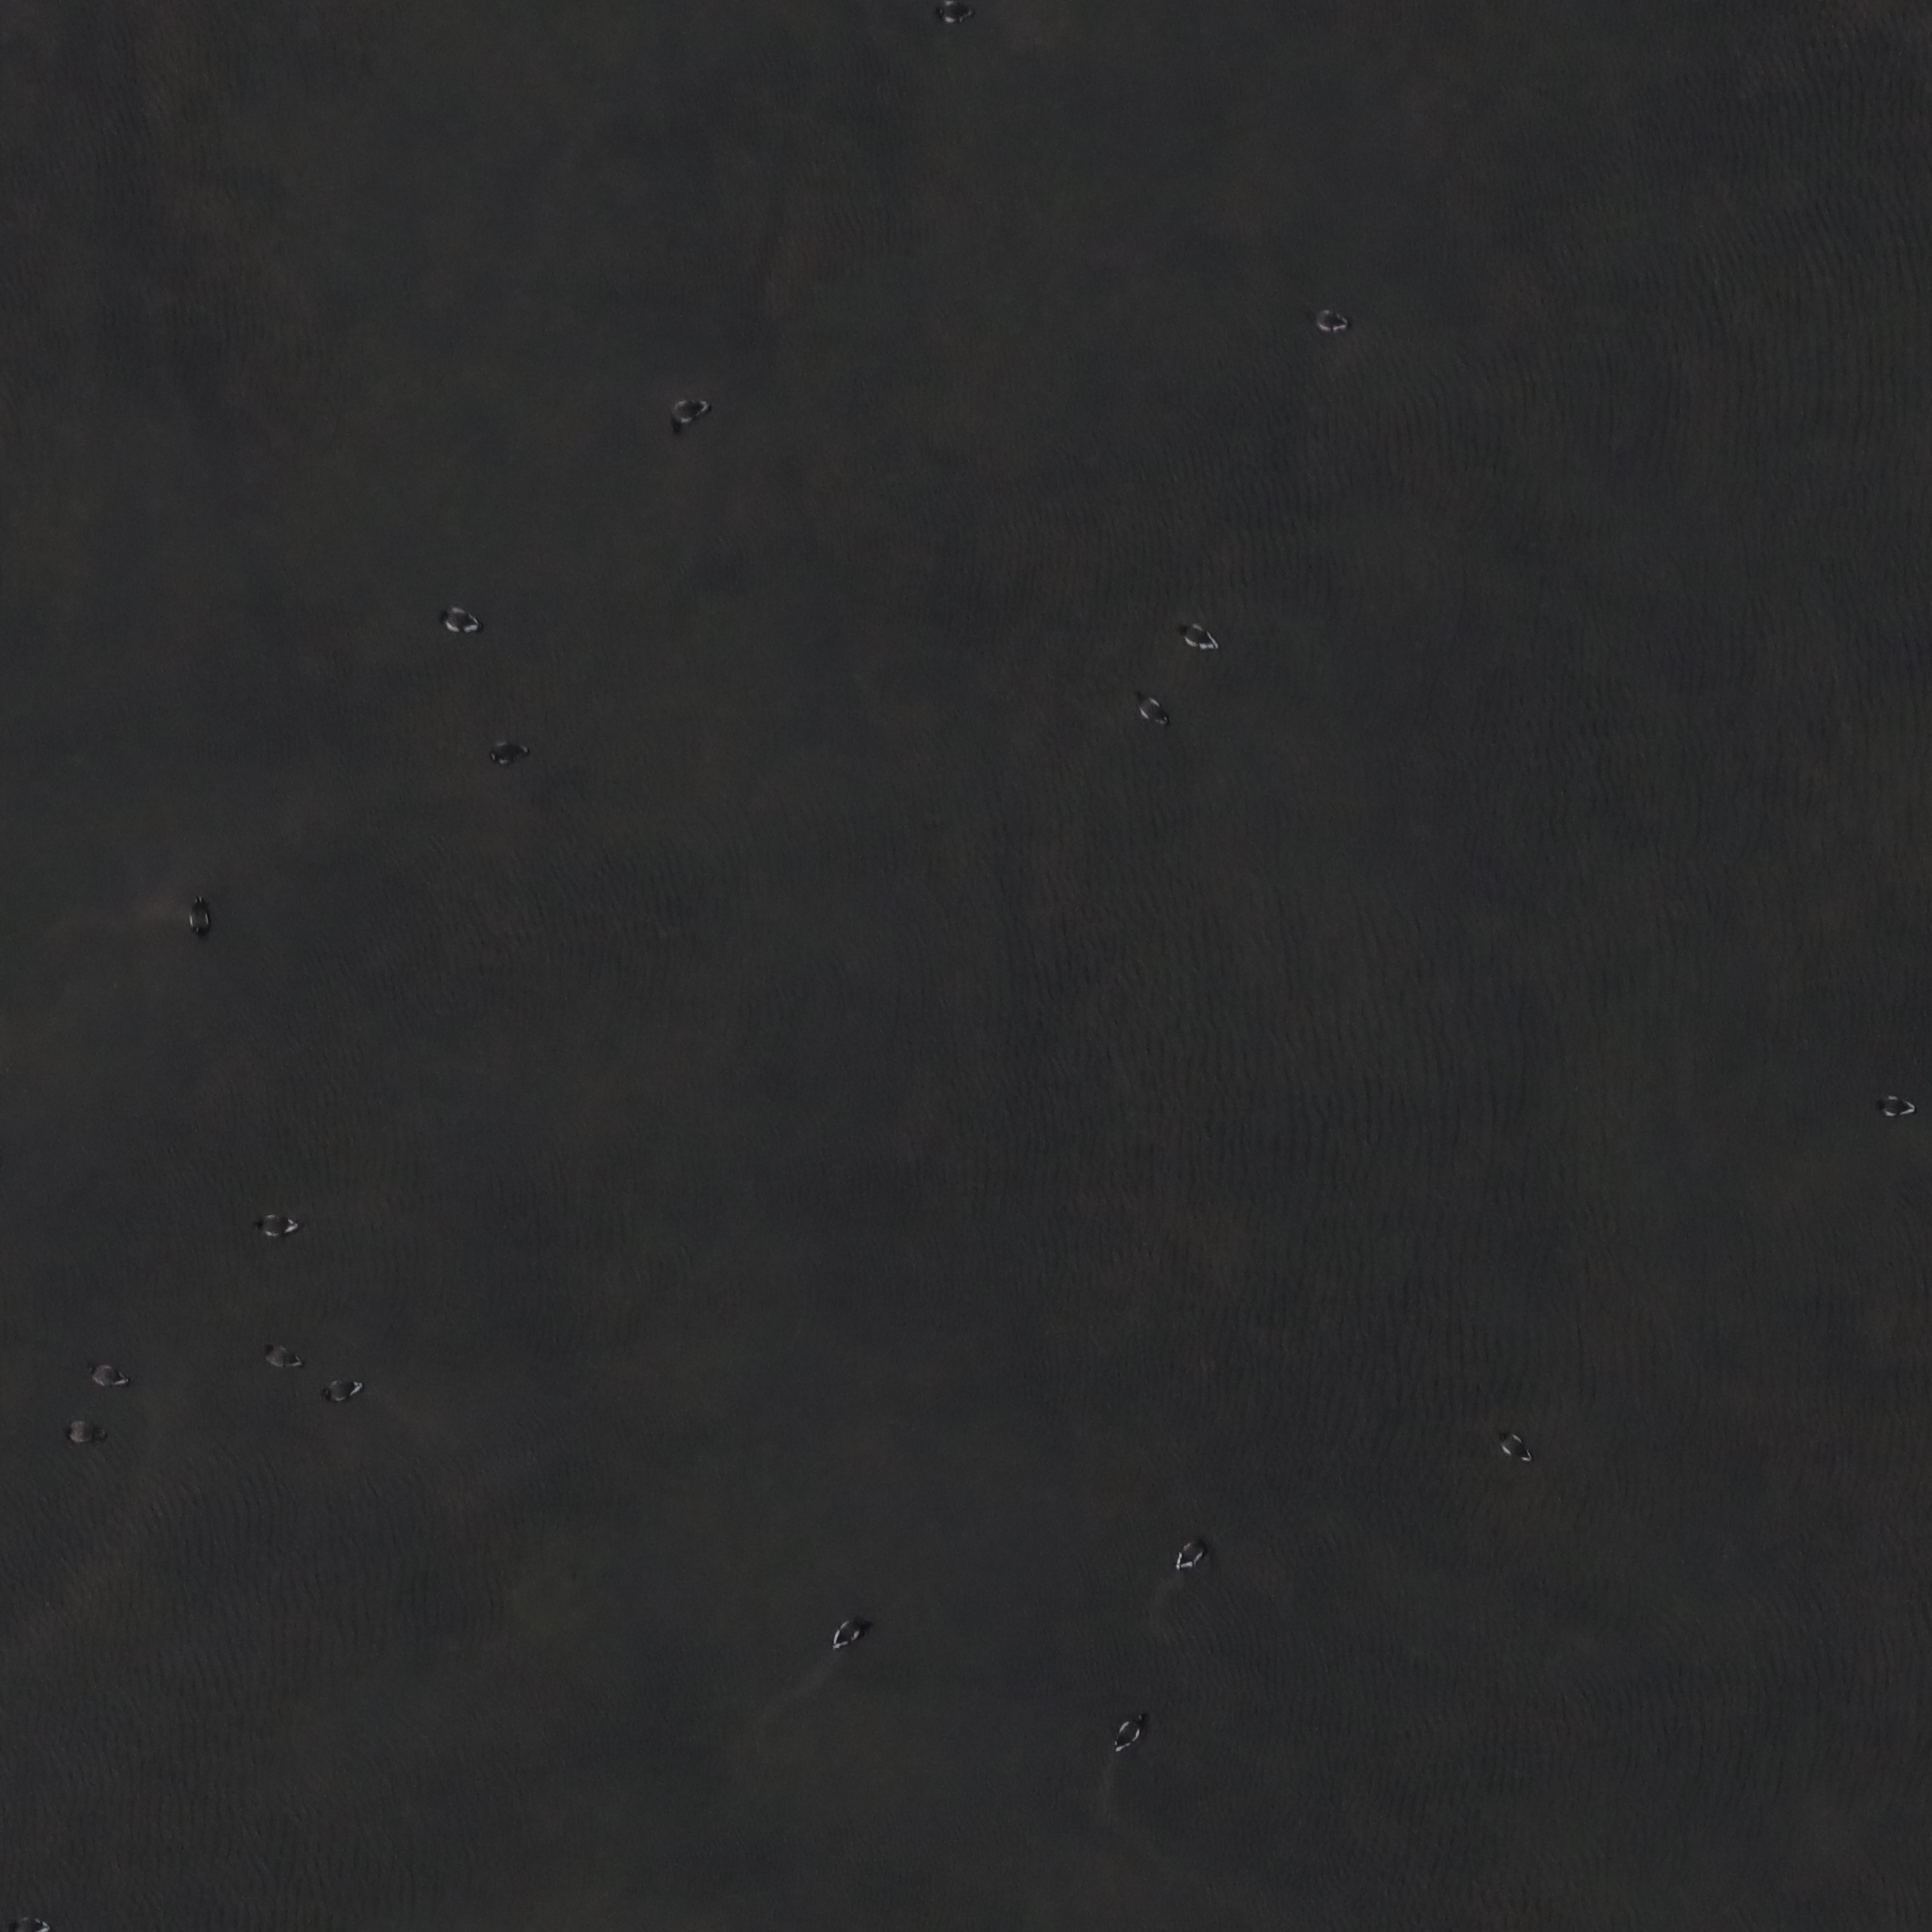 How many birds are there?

19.